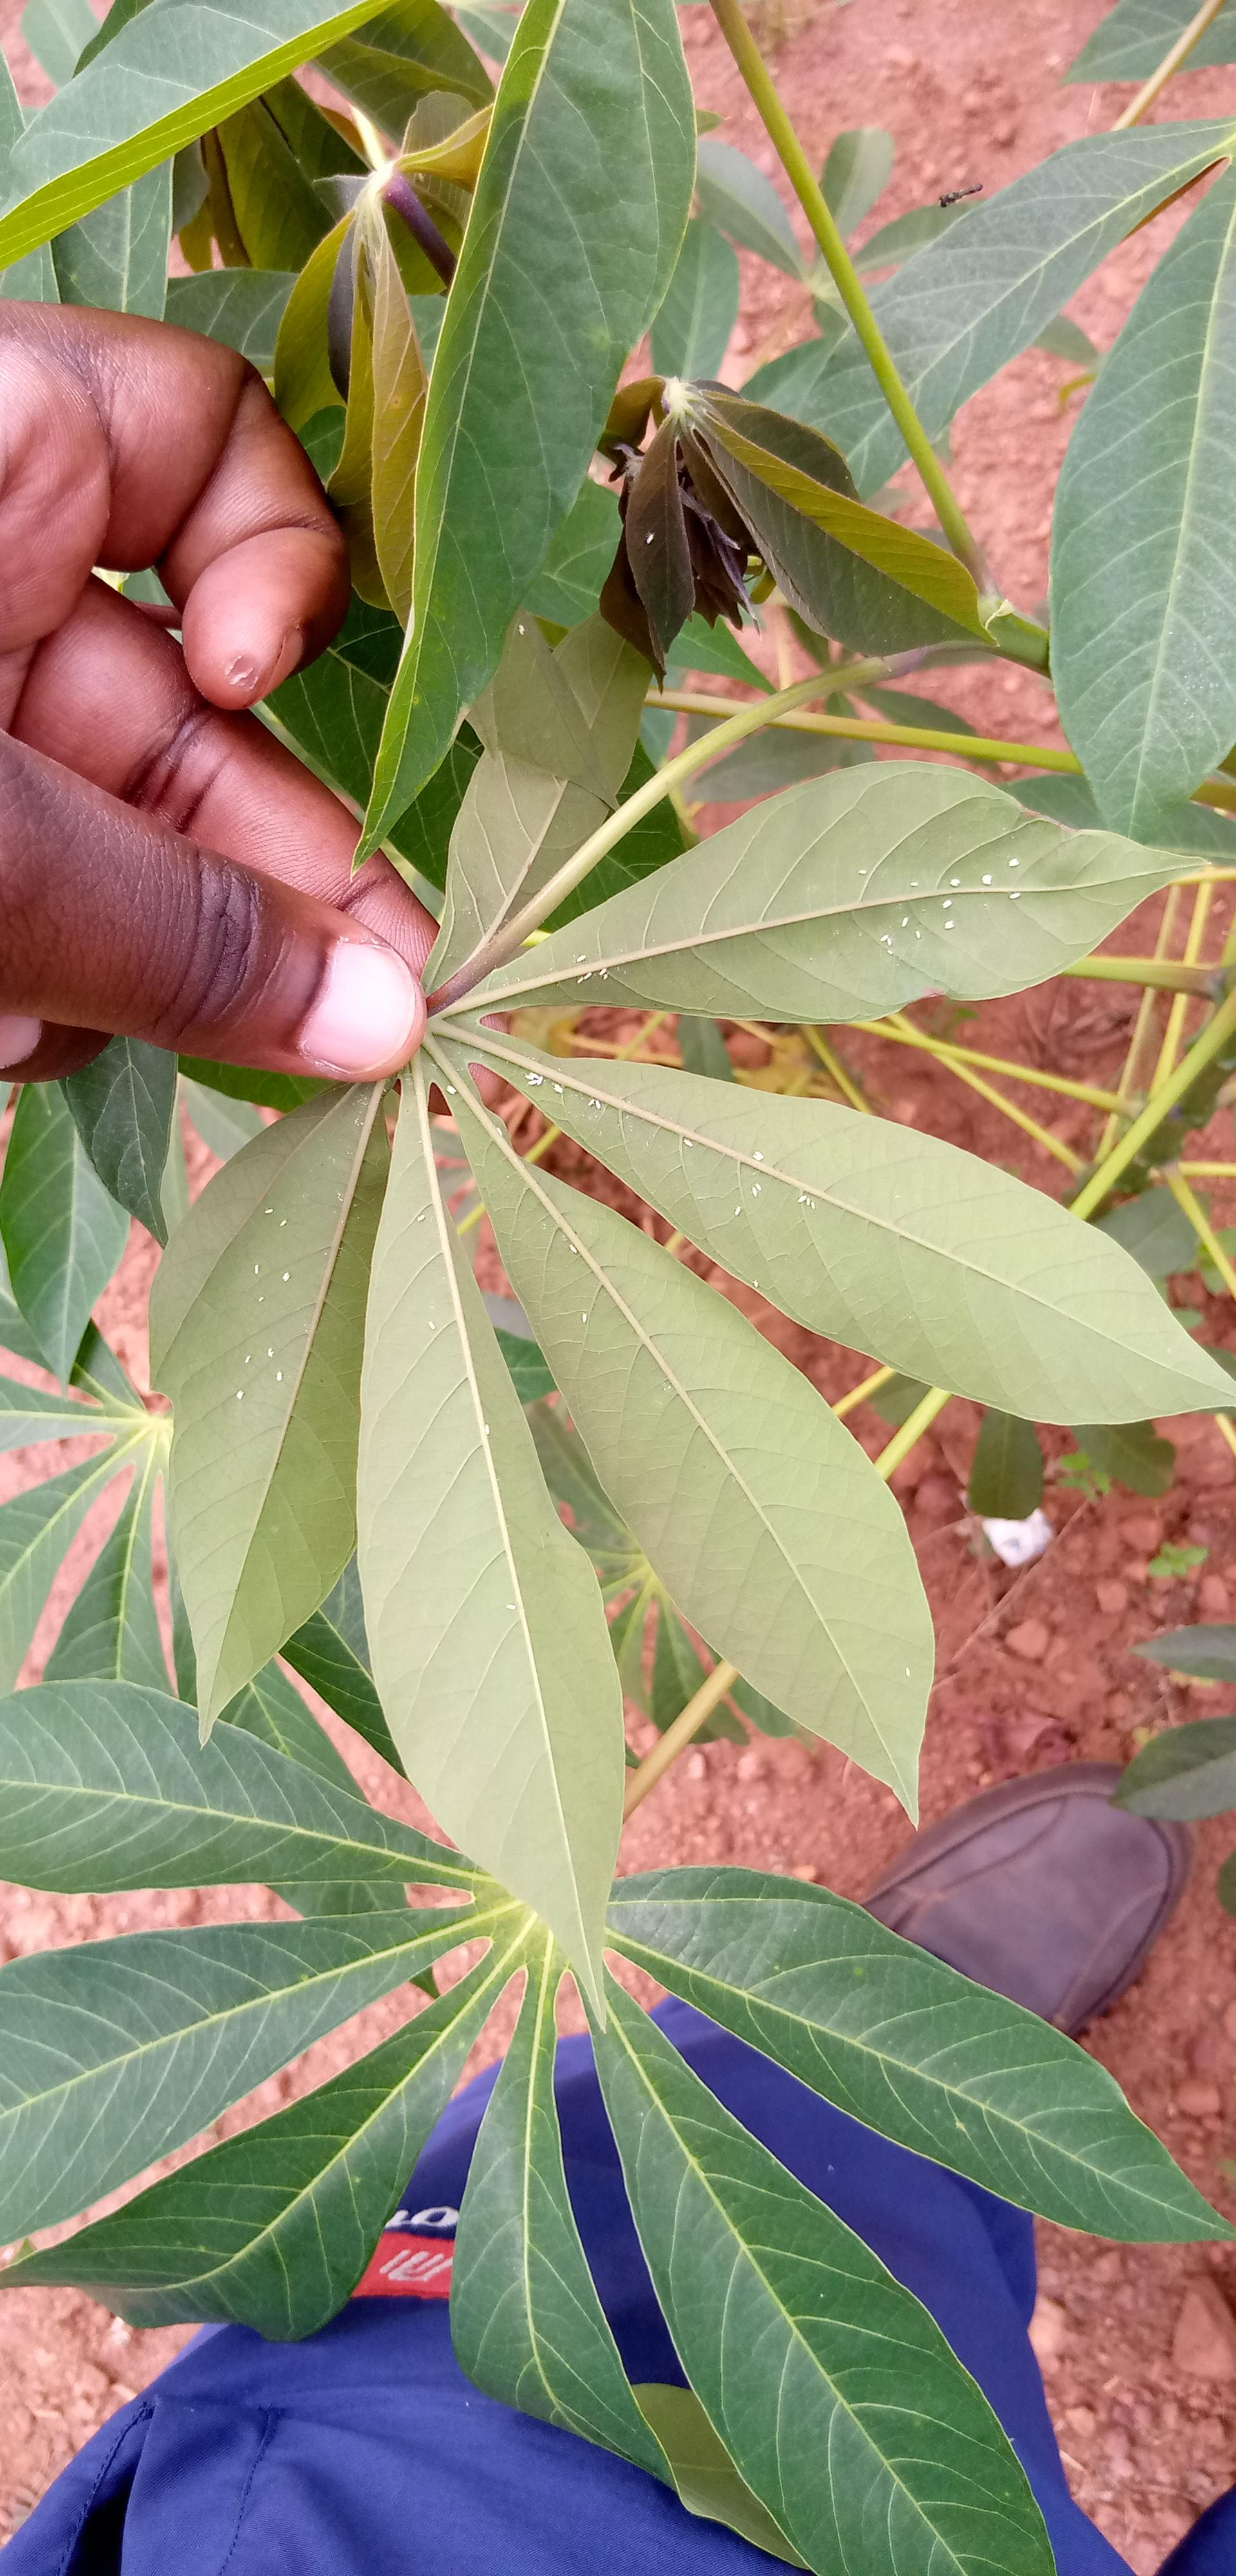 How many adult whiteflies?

64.